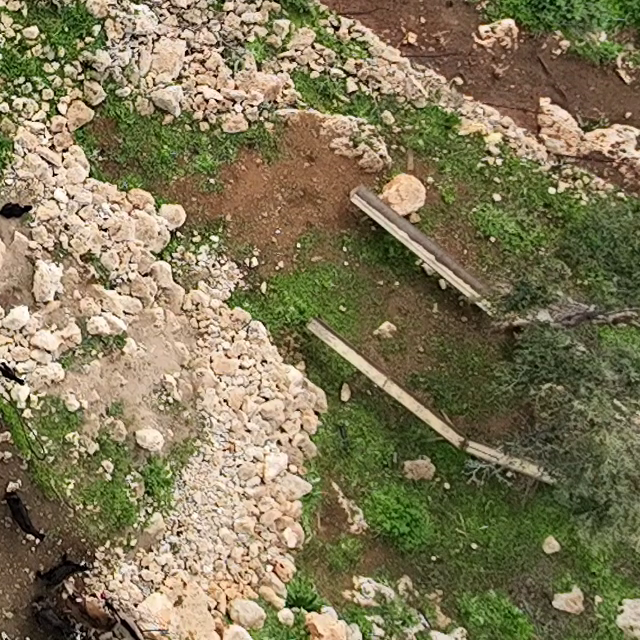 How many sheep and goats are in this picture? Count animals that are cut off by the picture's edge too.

3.